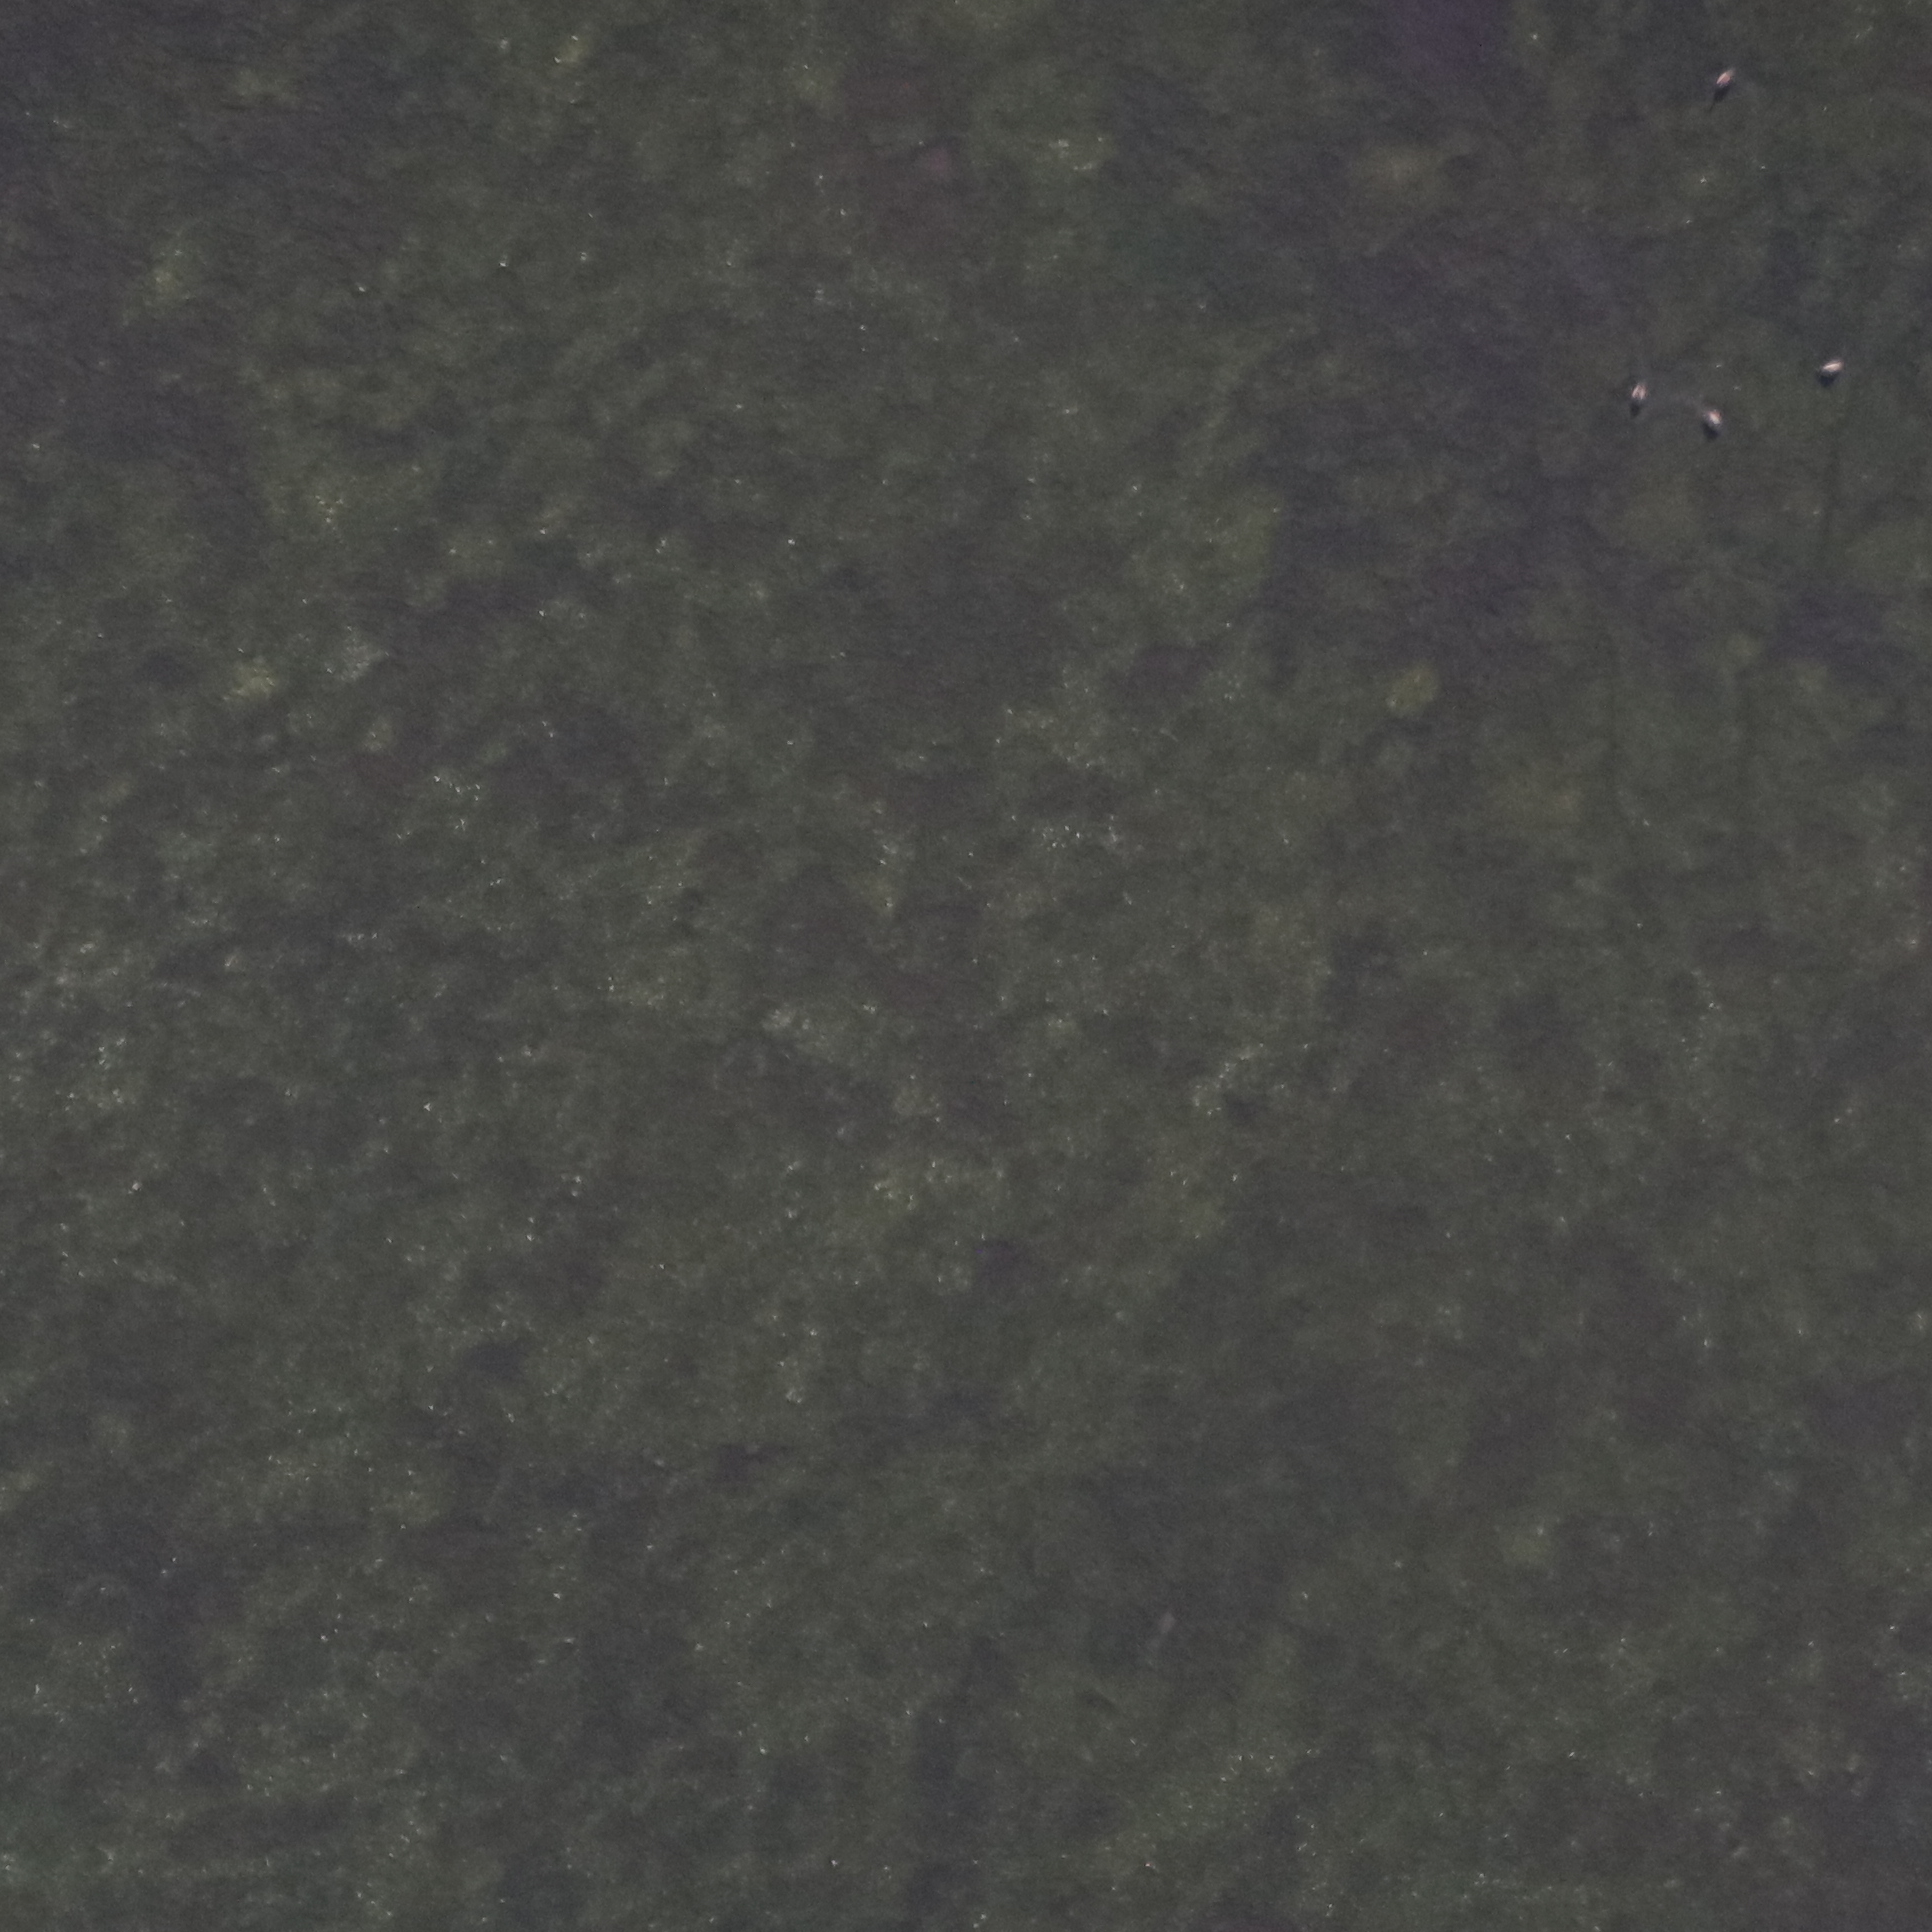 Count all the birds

4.